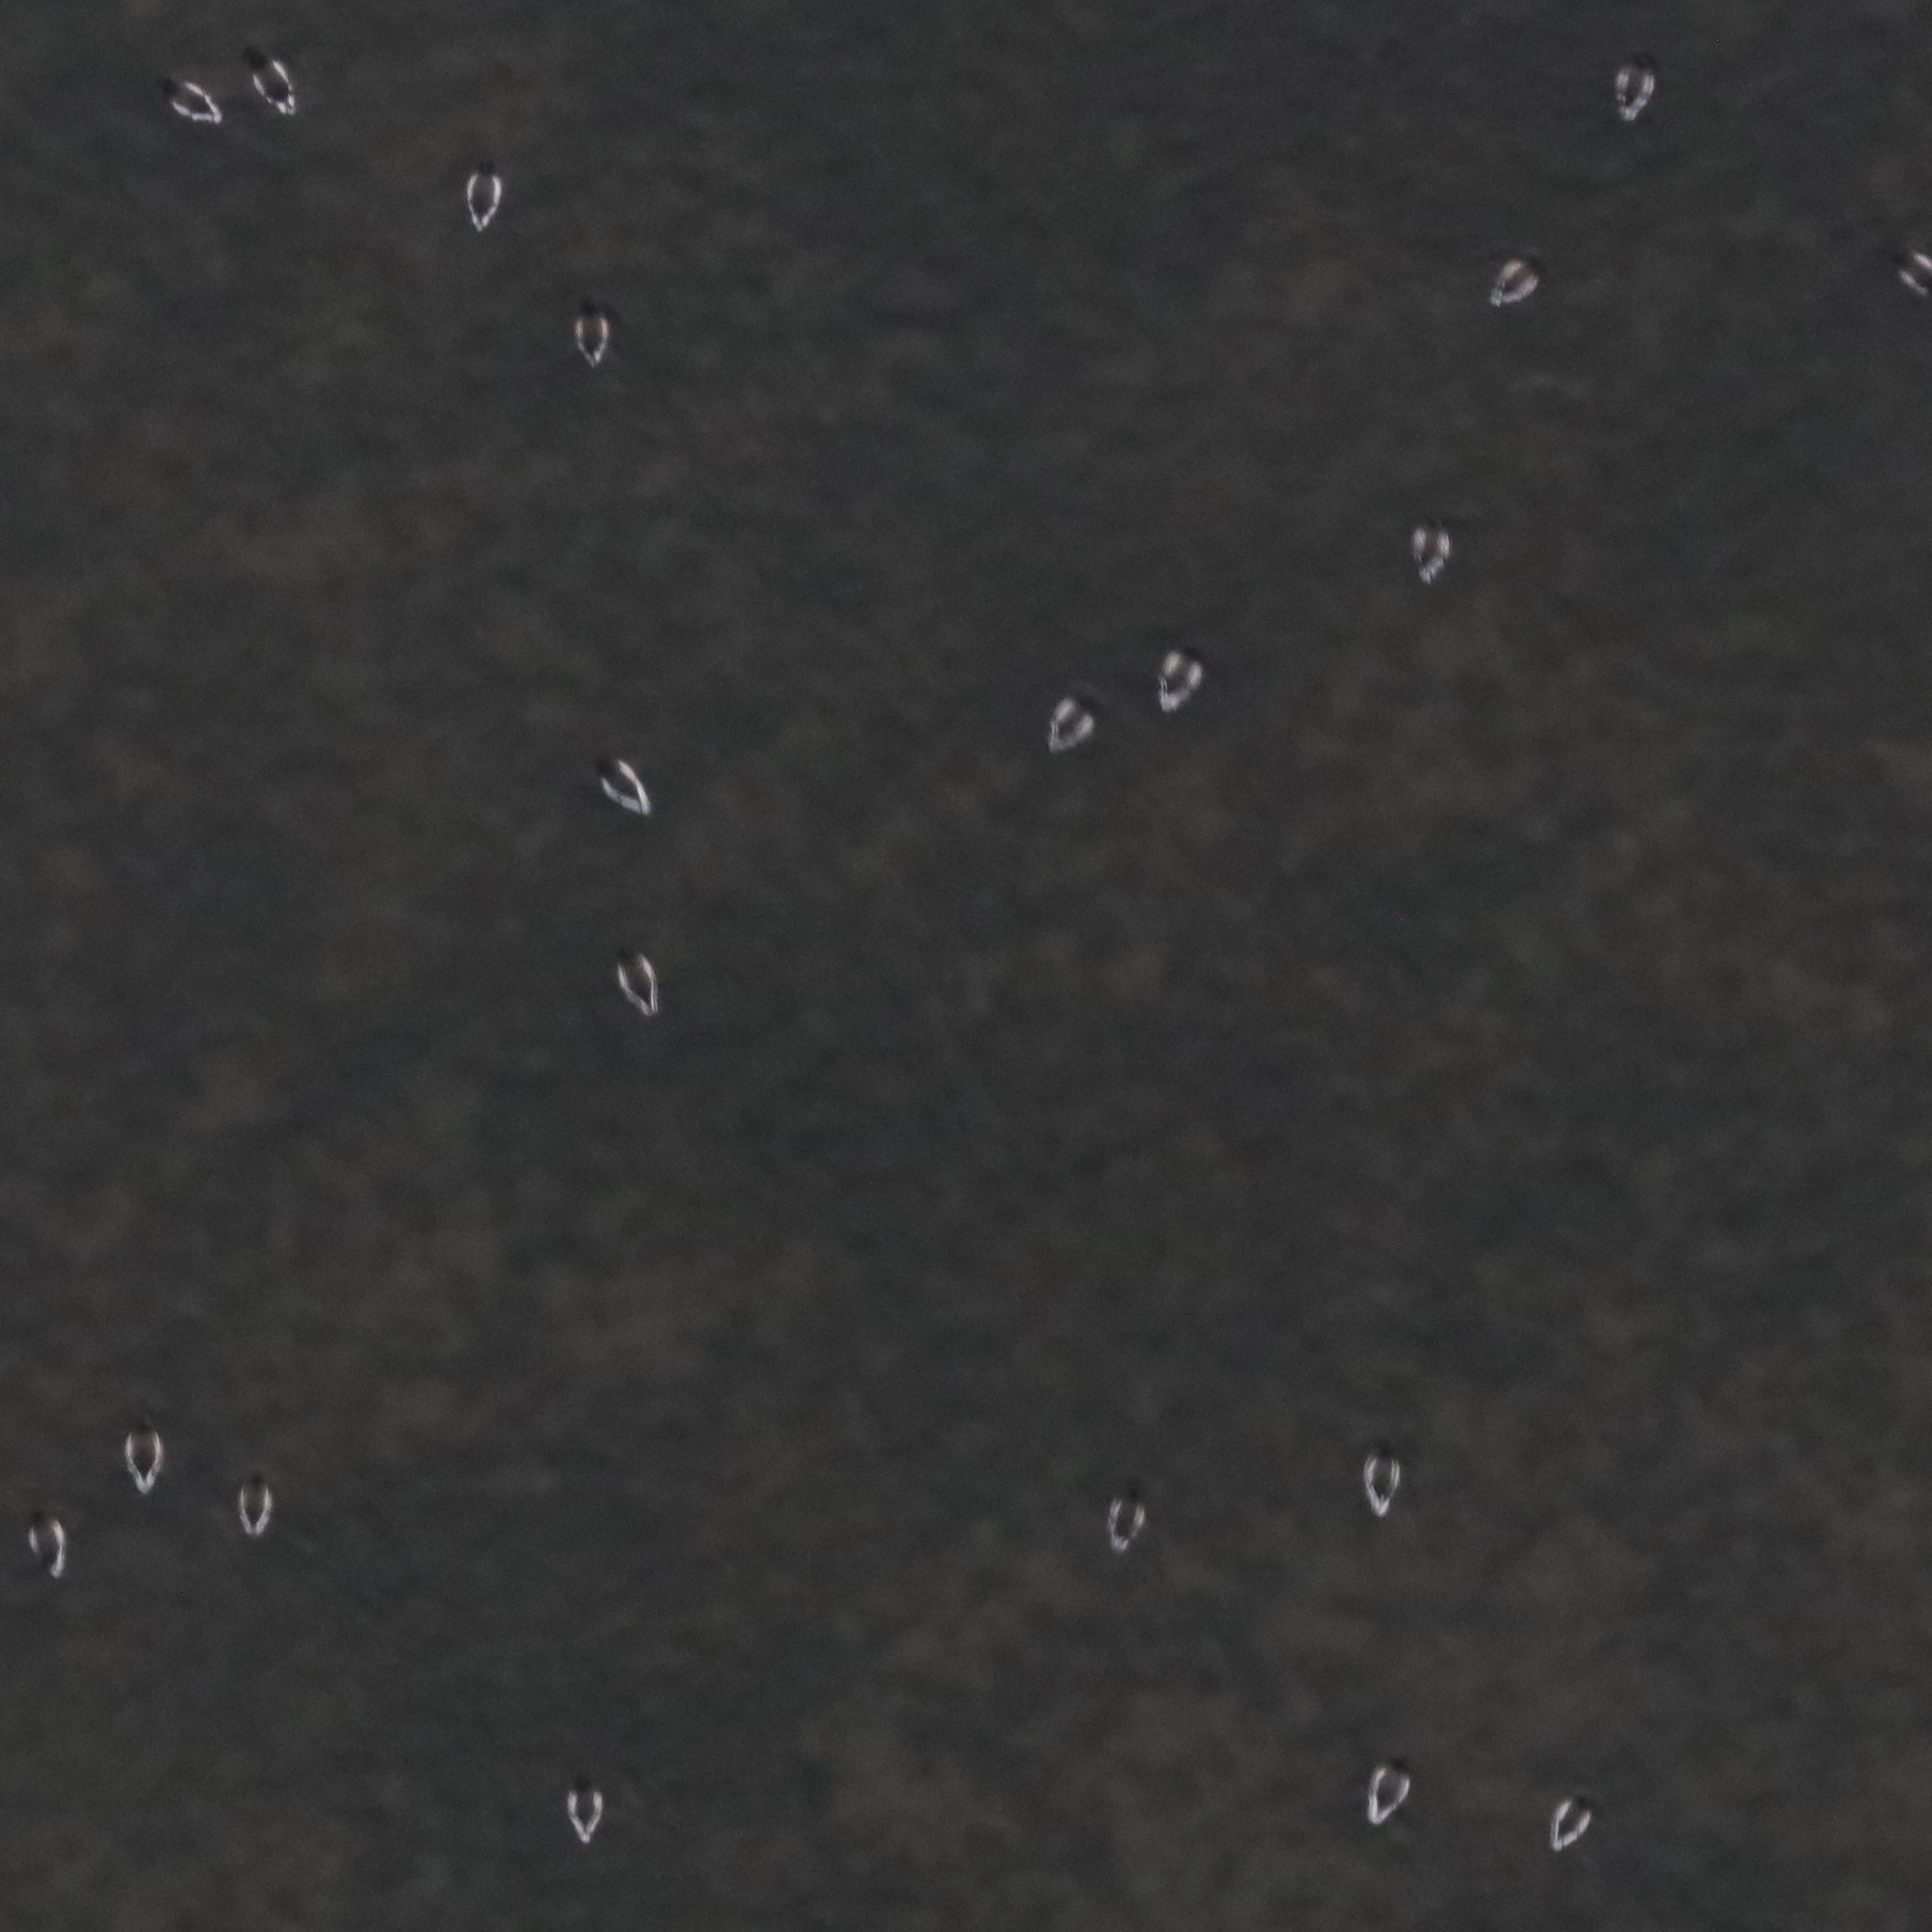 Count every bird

20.